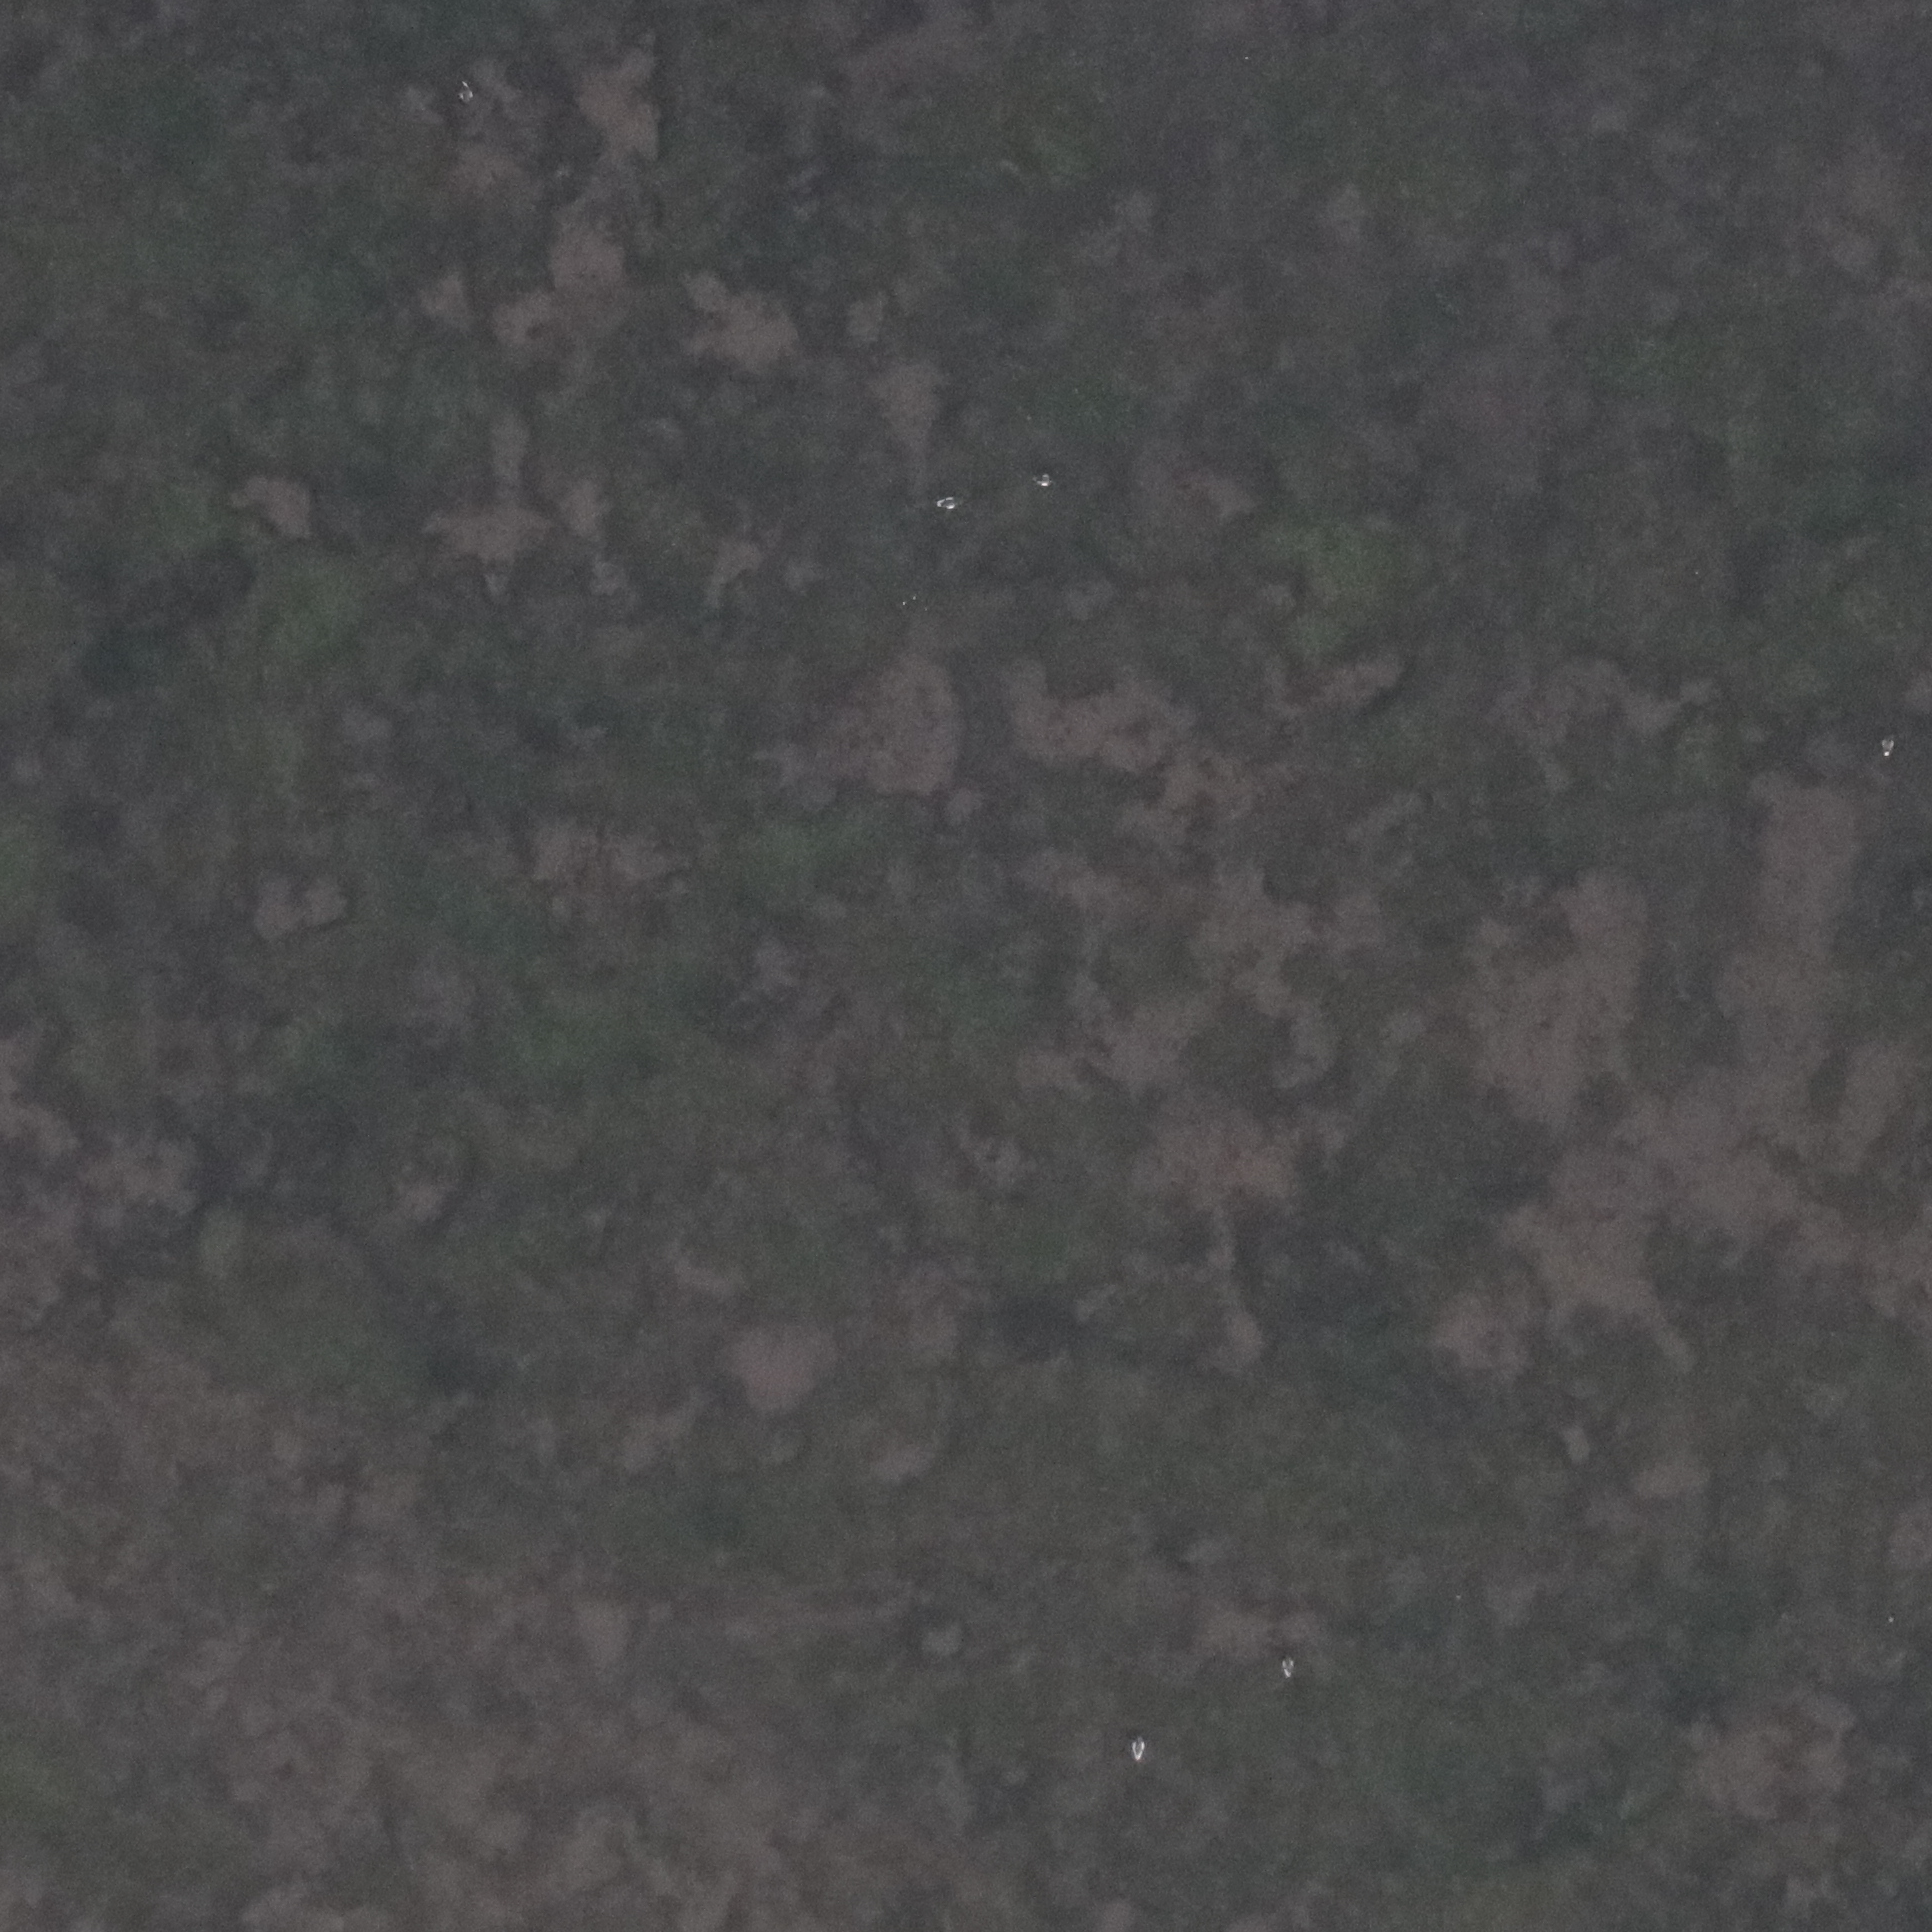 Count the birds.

6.